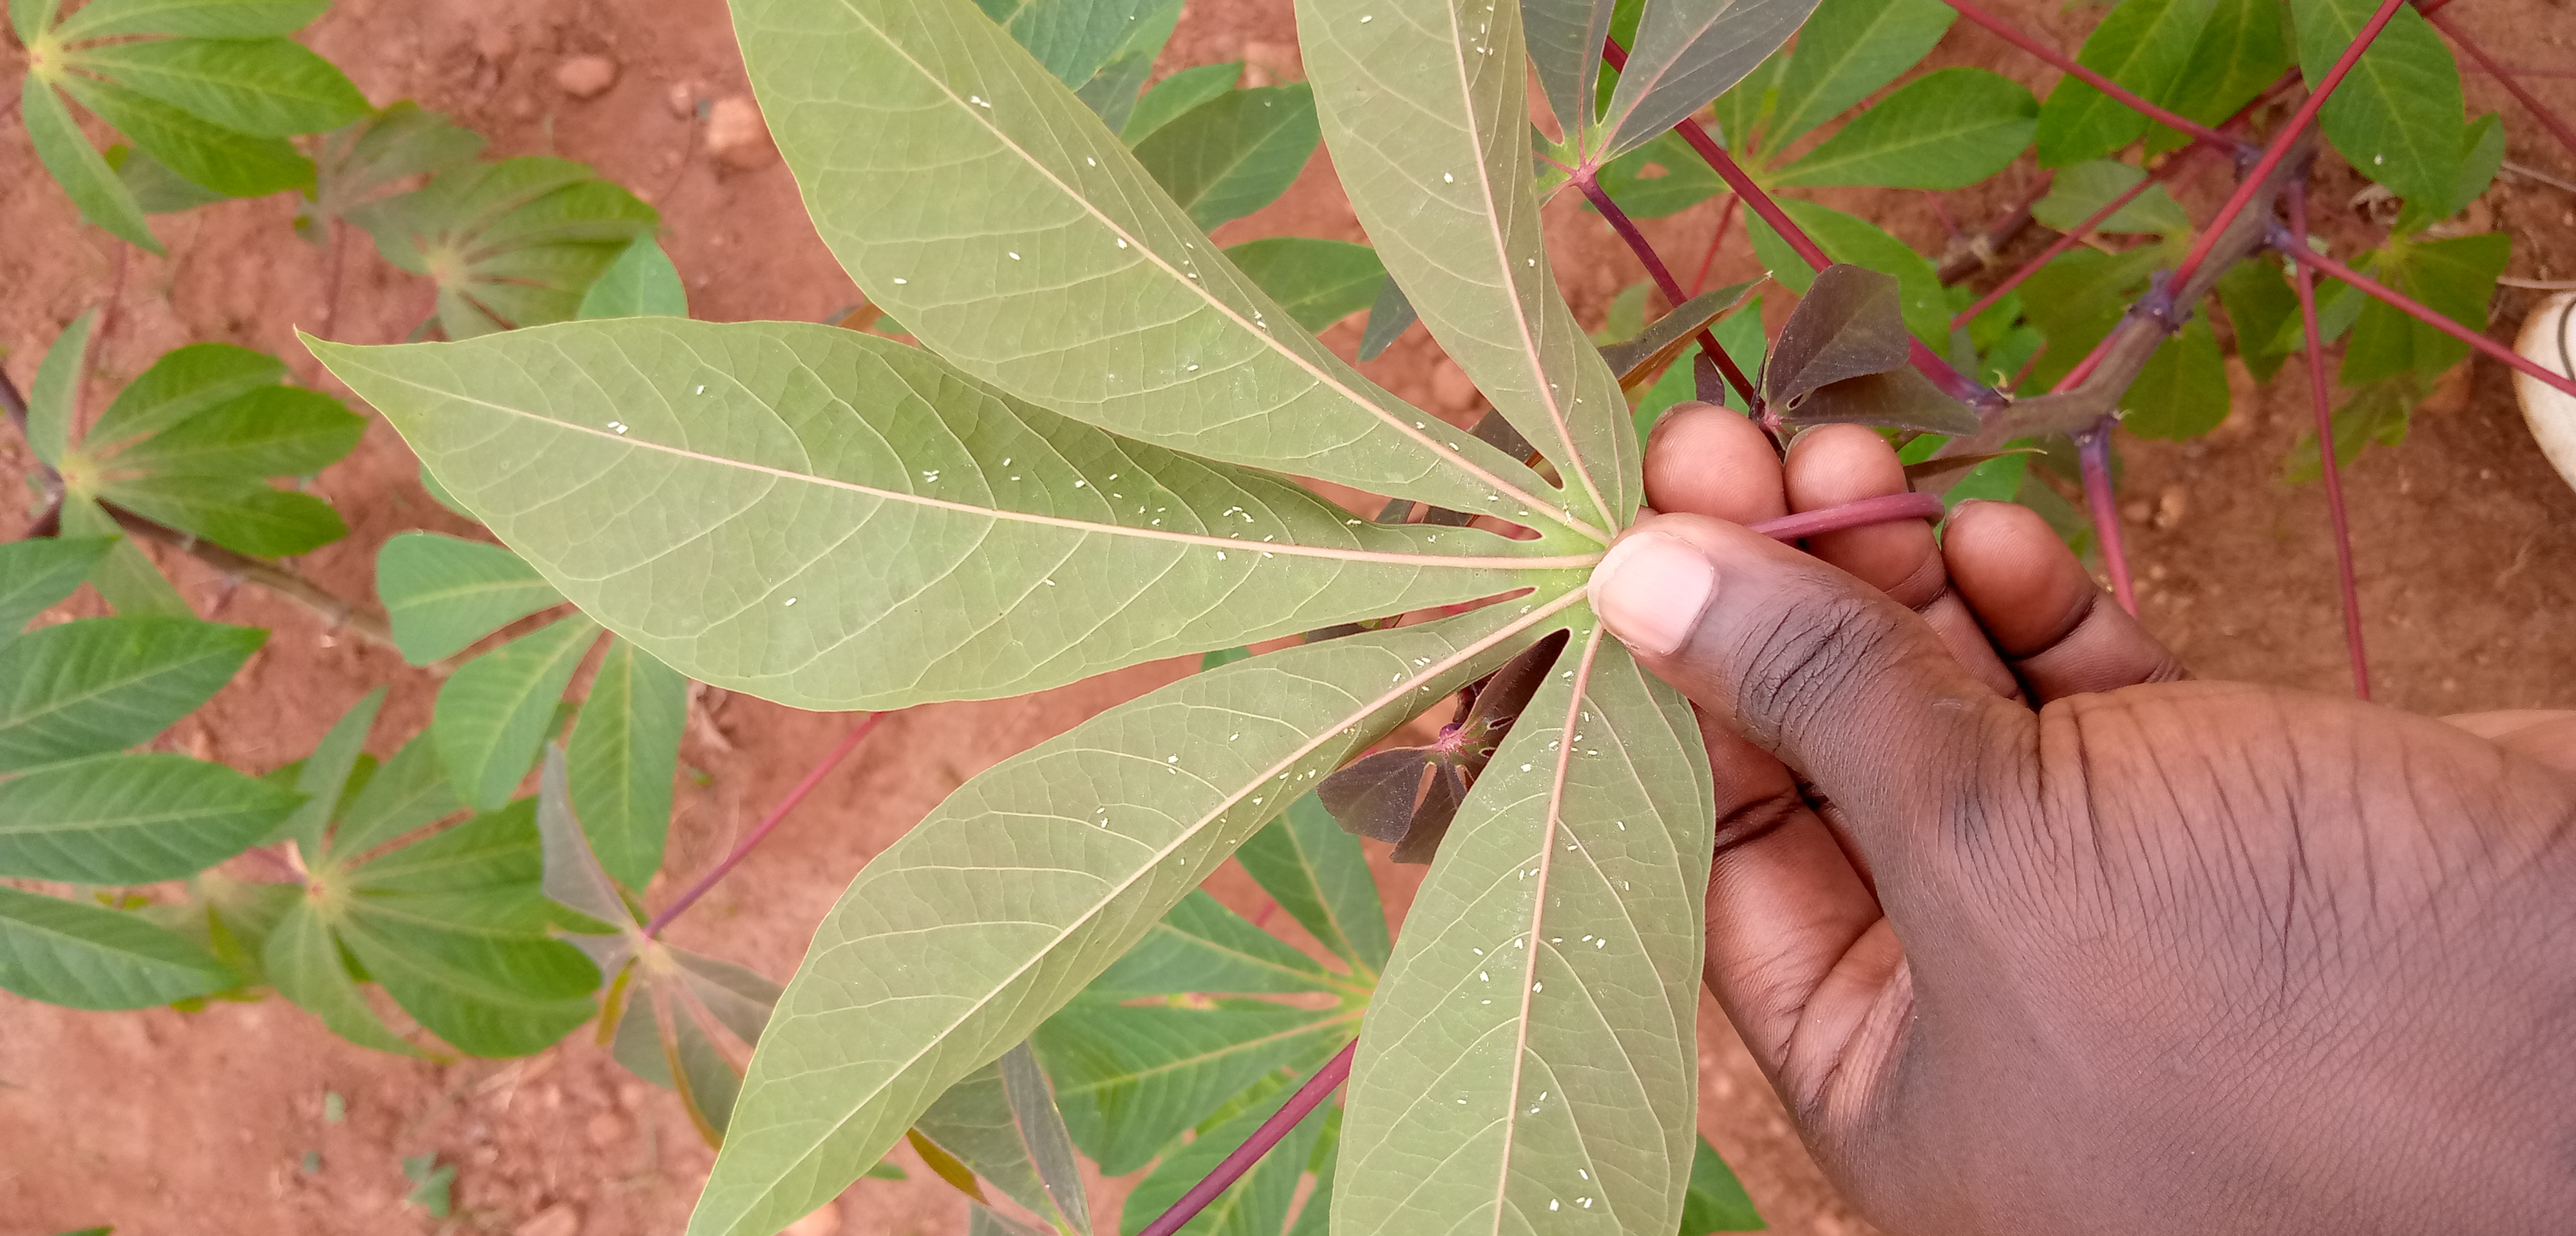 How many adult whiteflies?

109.